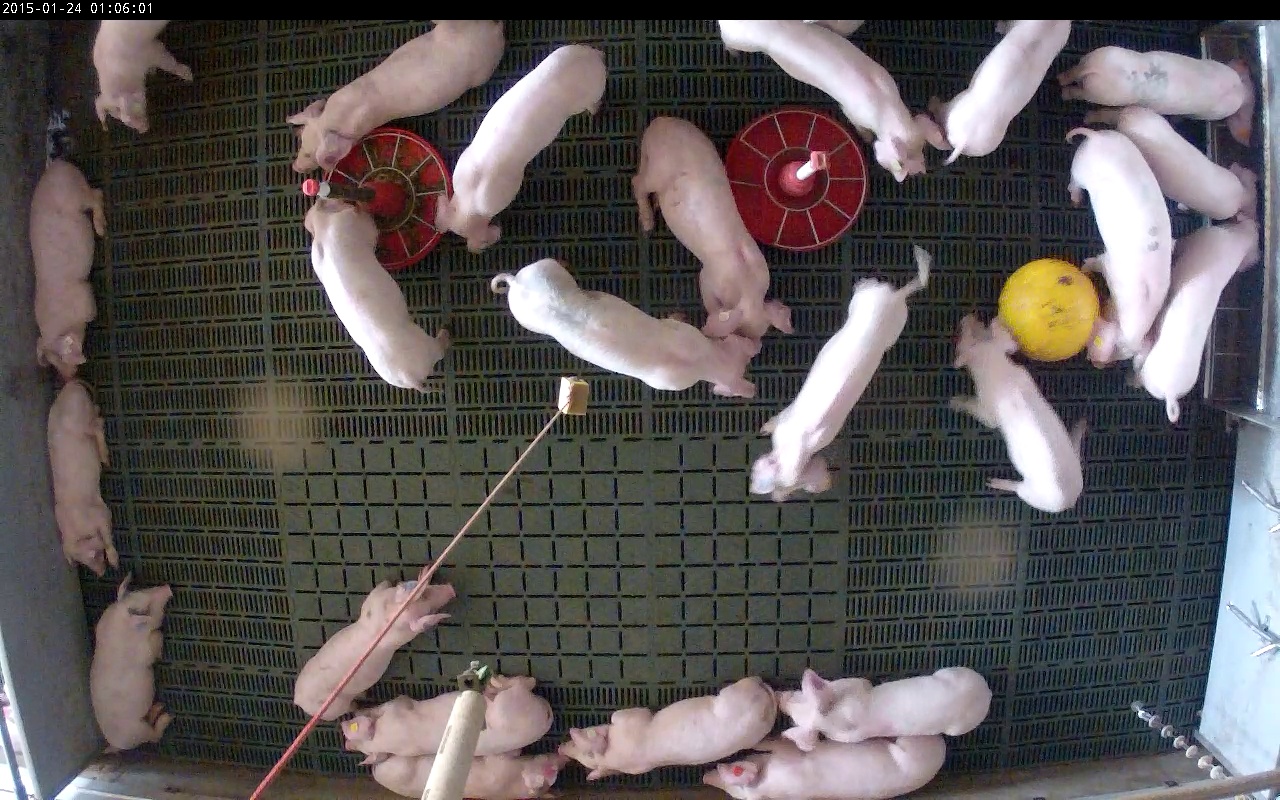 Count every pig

23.